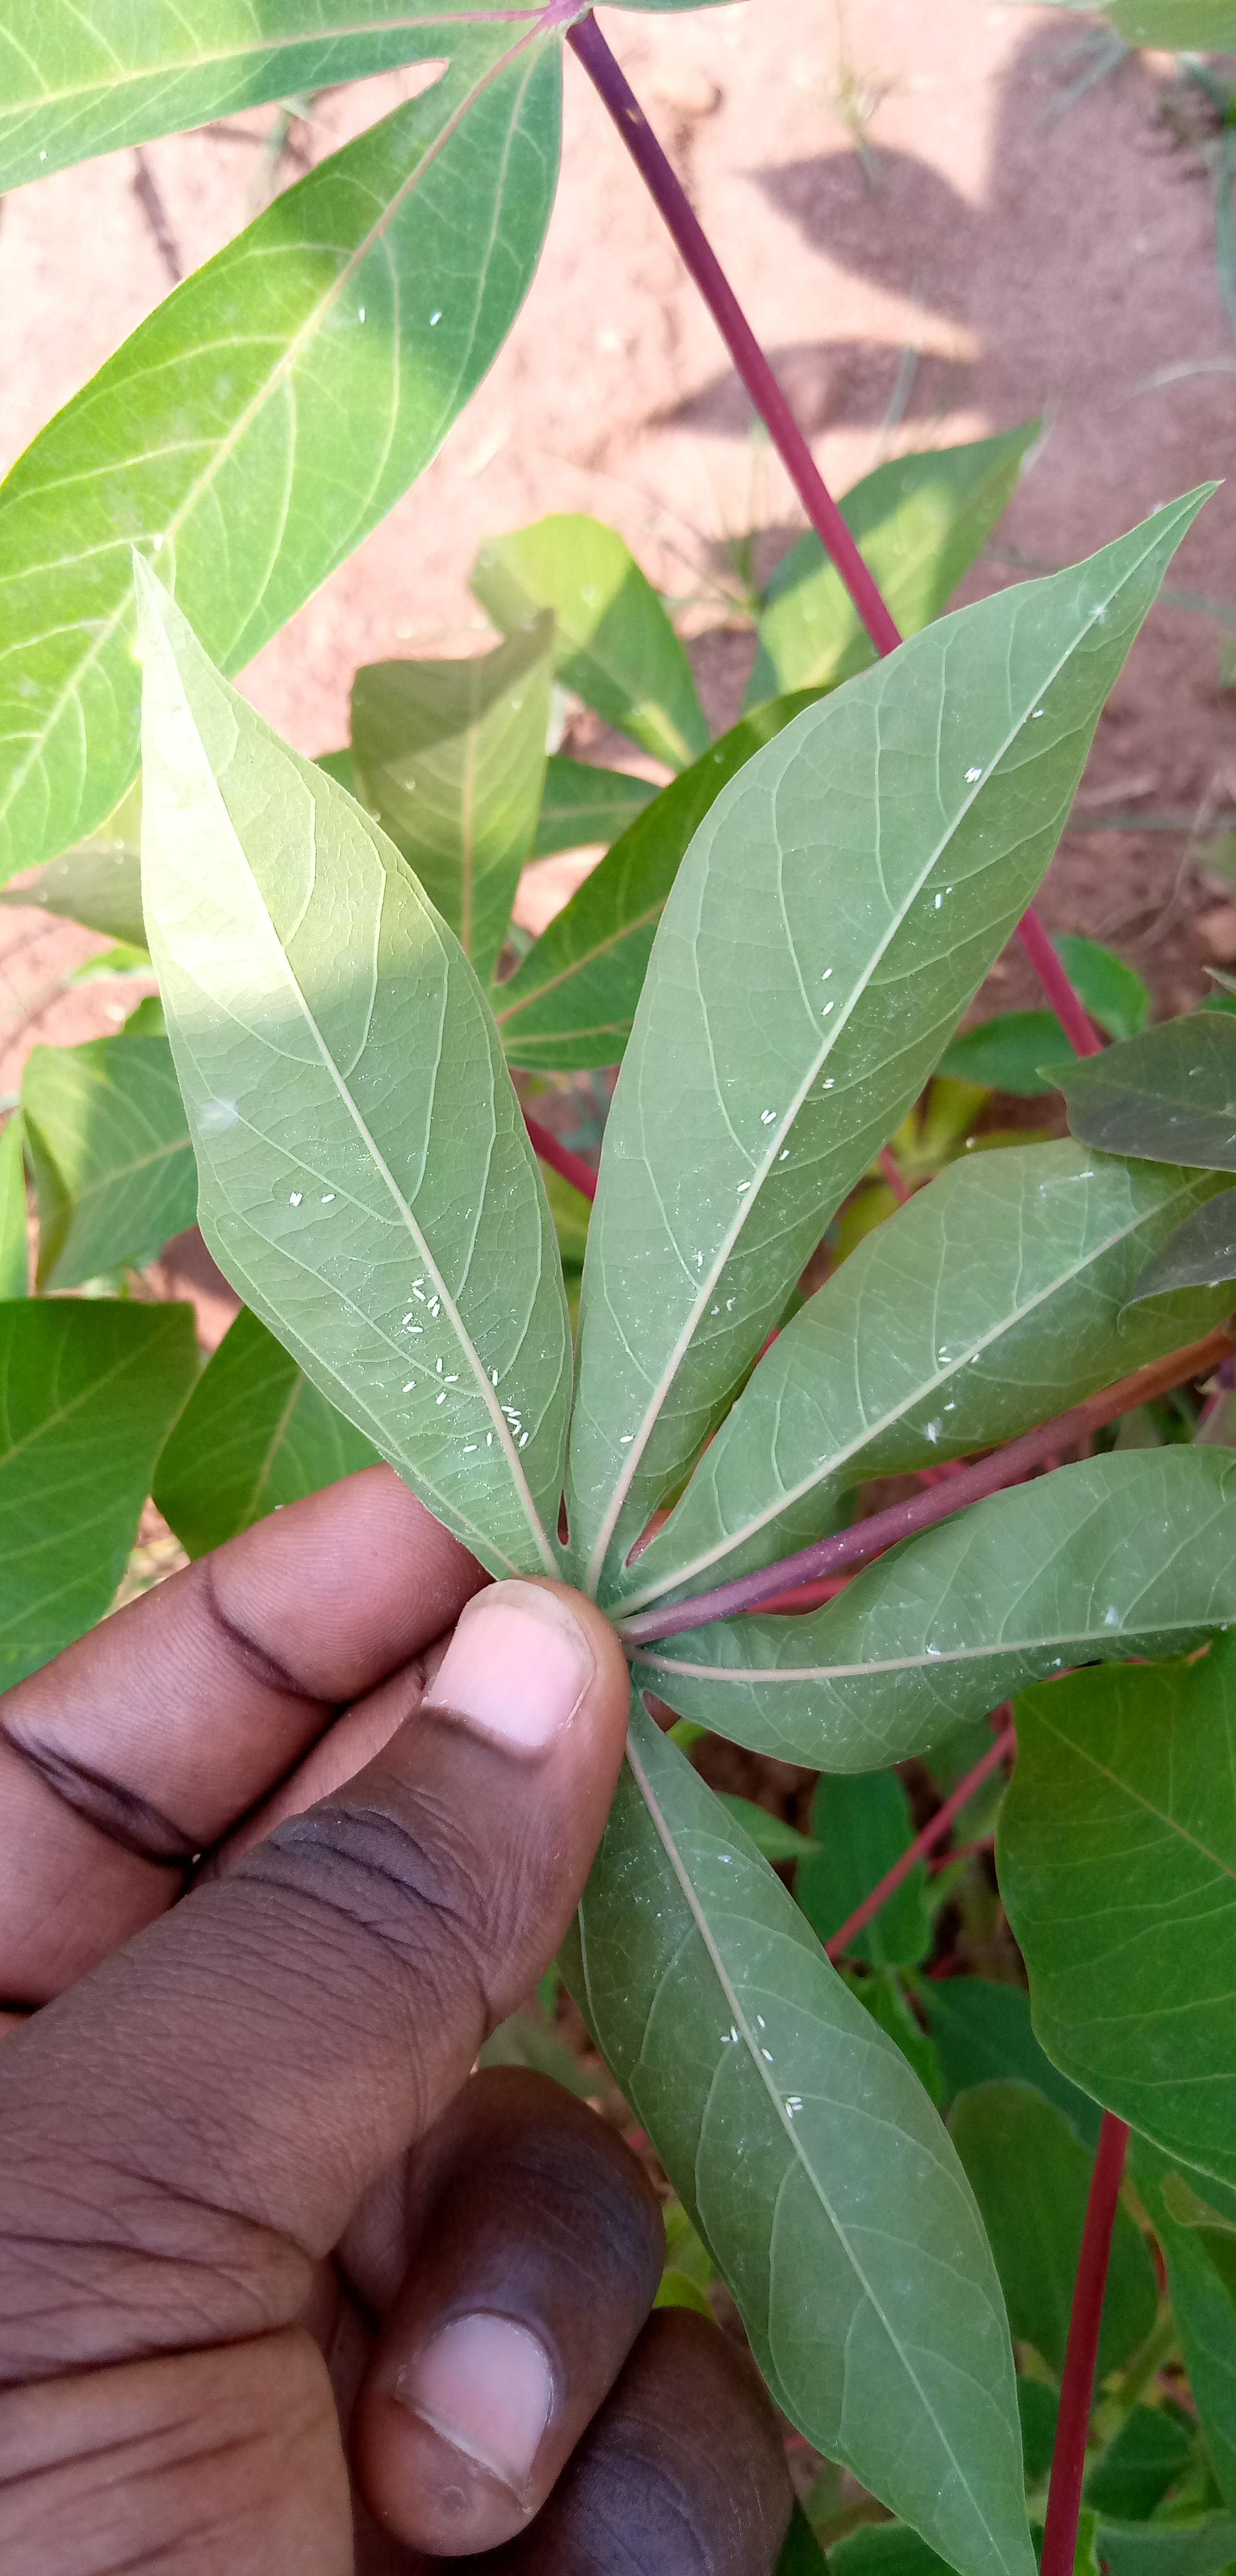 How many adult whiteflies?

55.